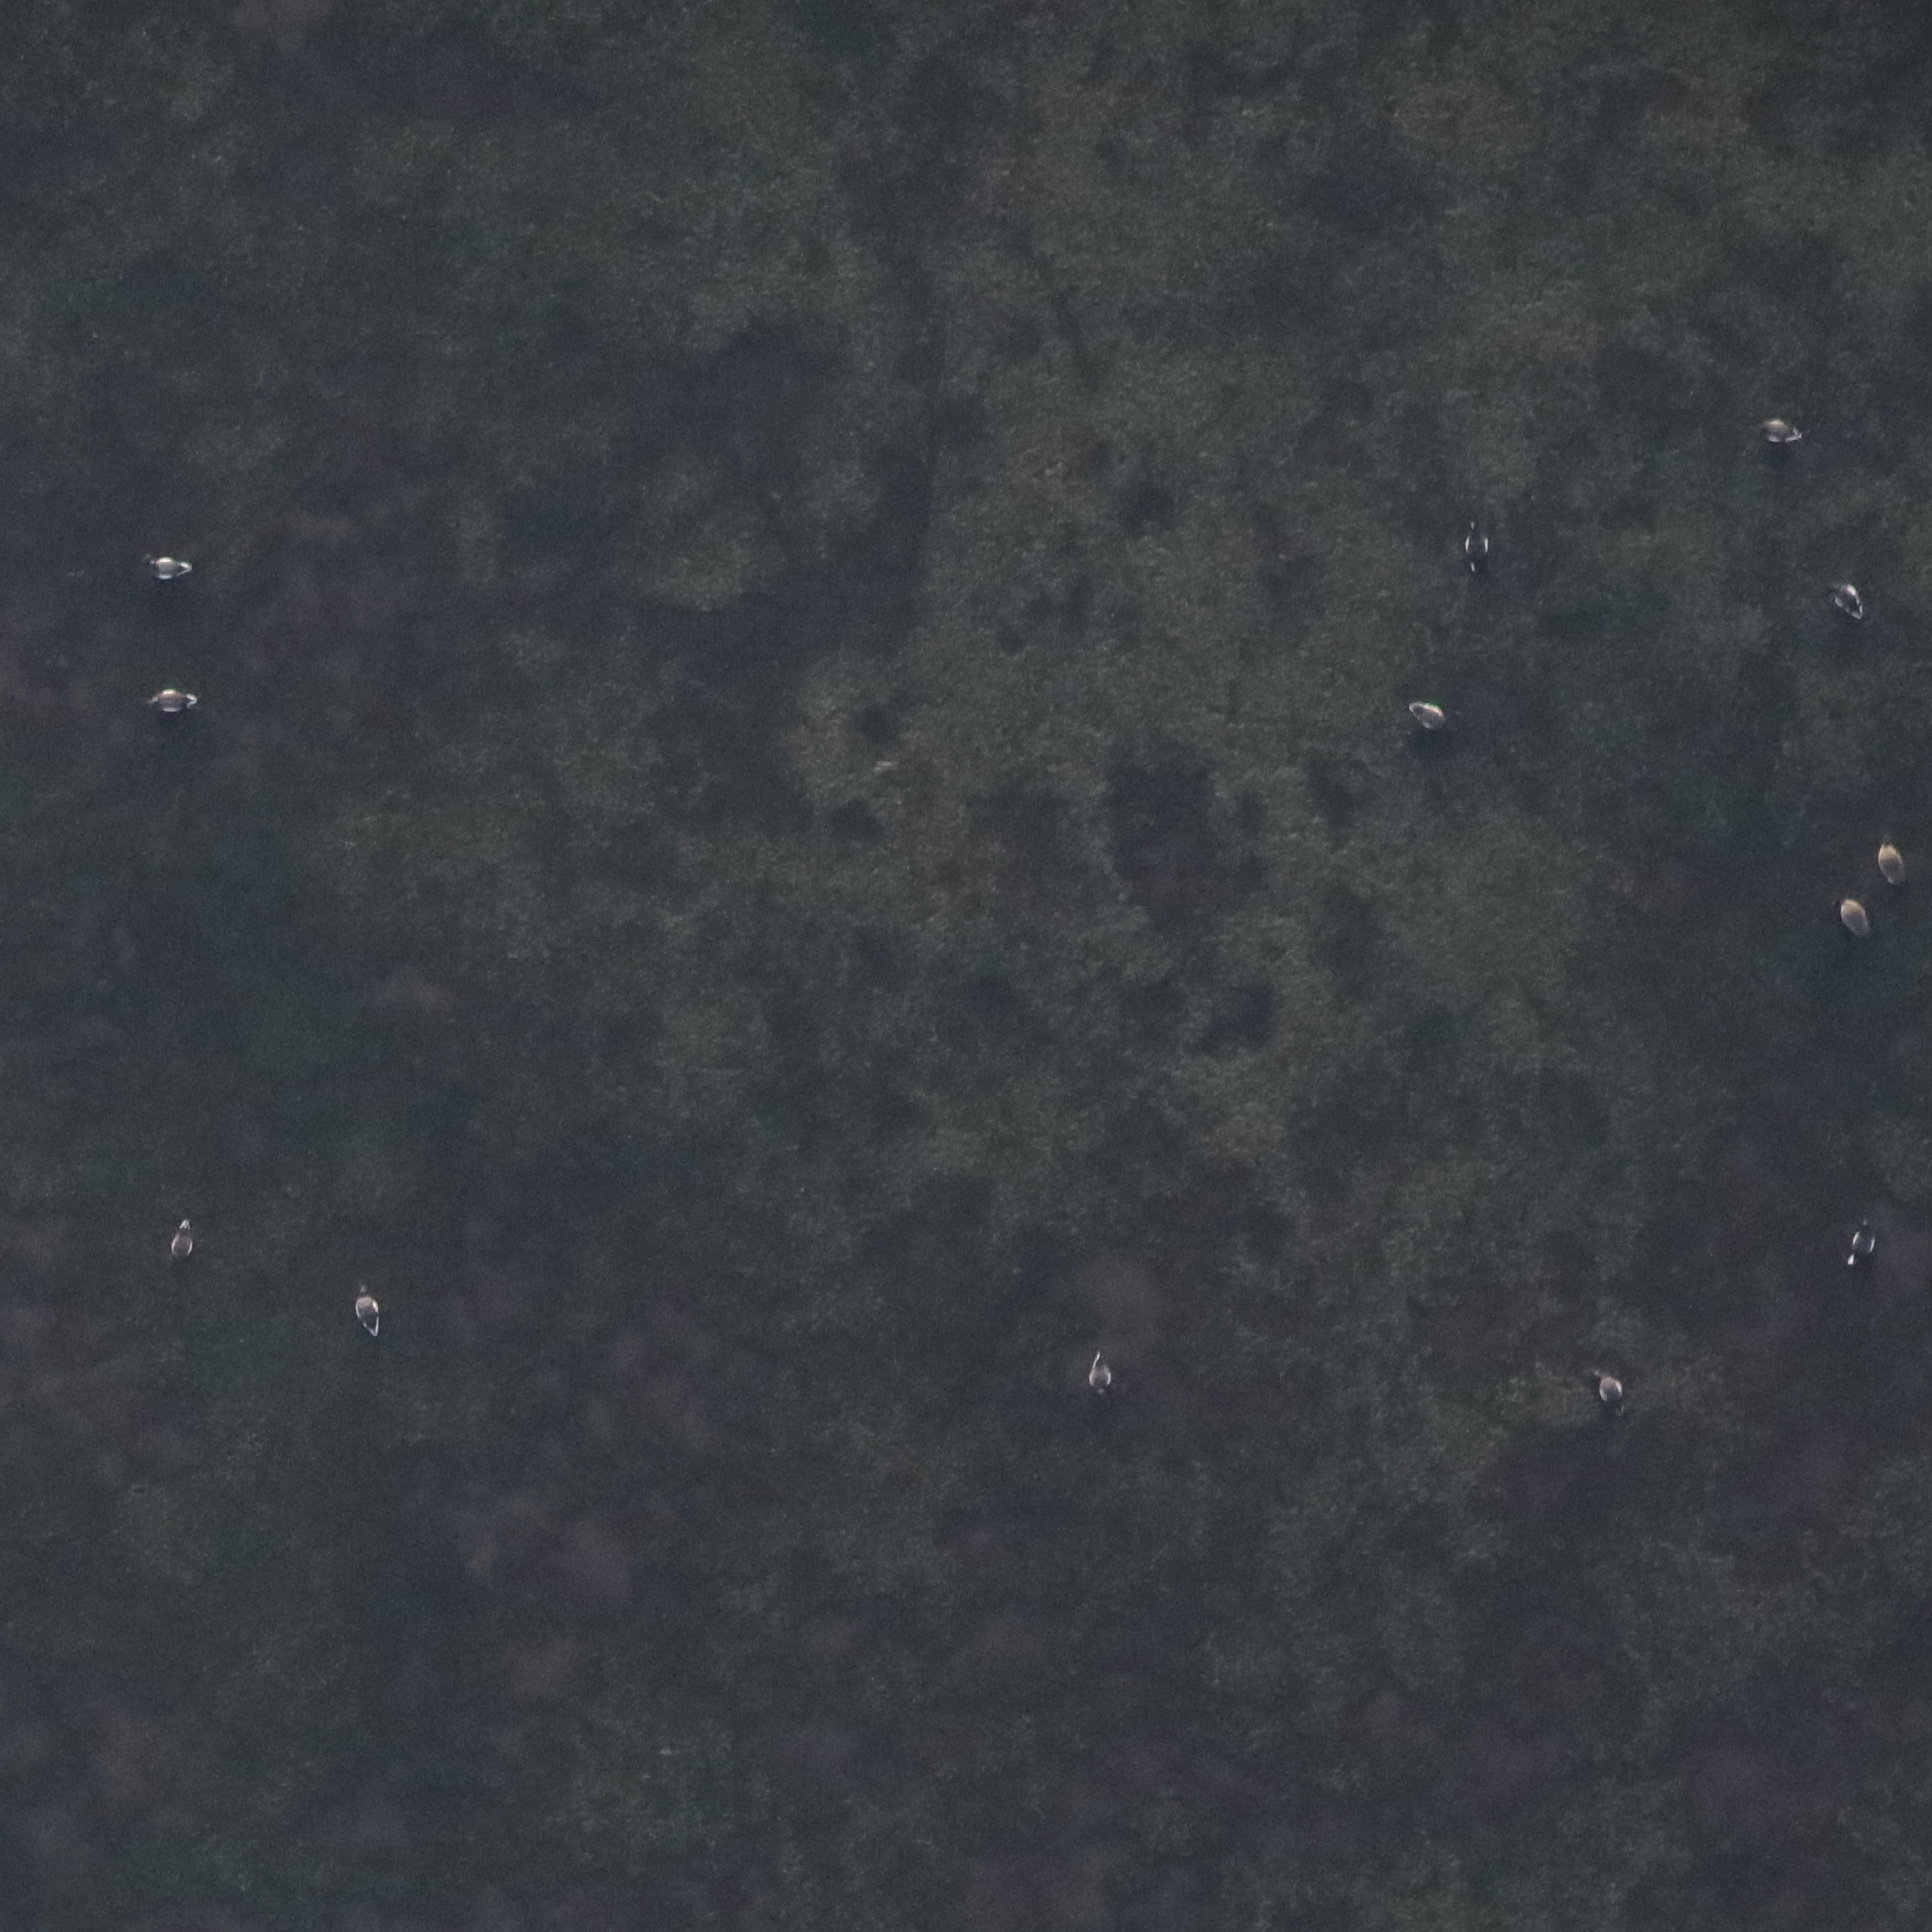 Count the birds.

13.